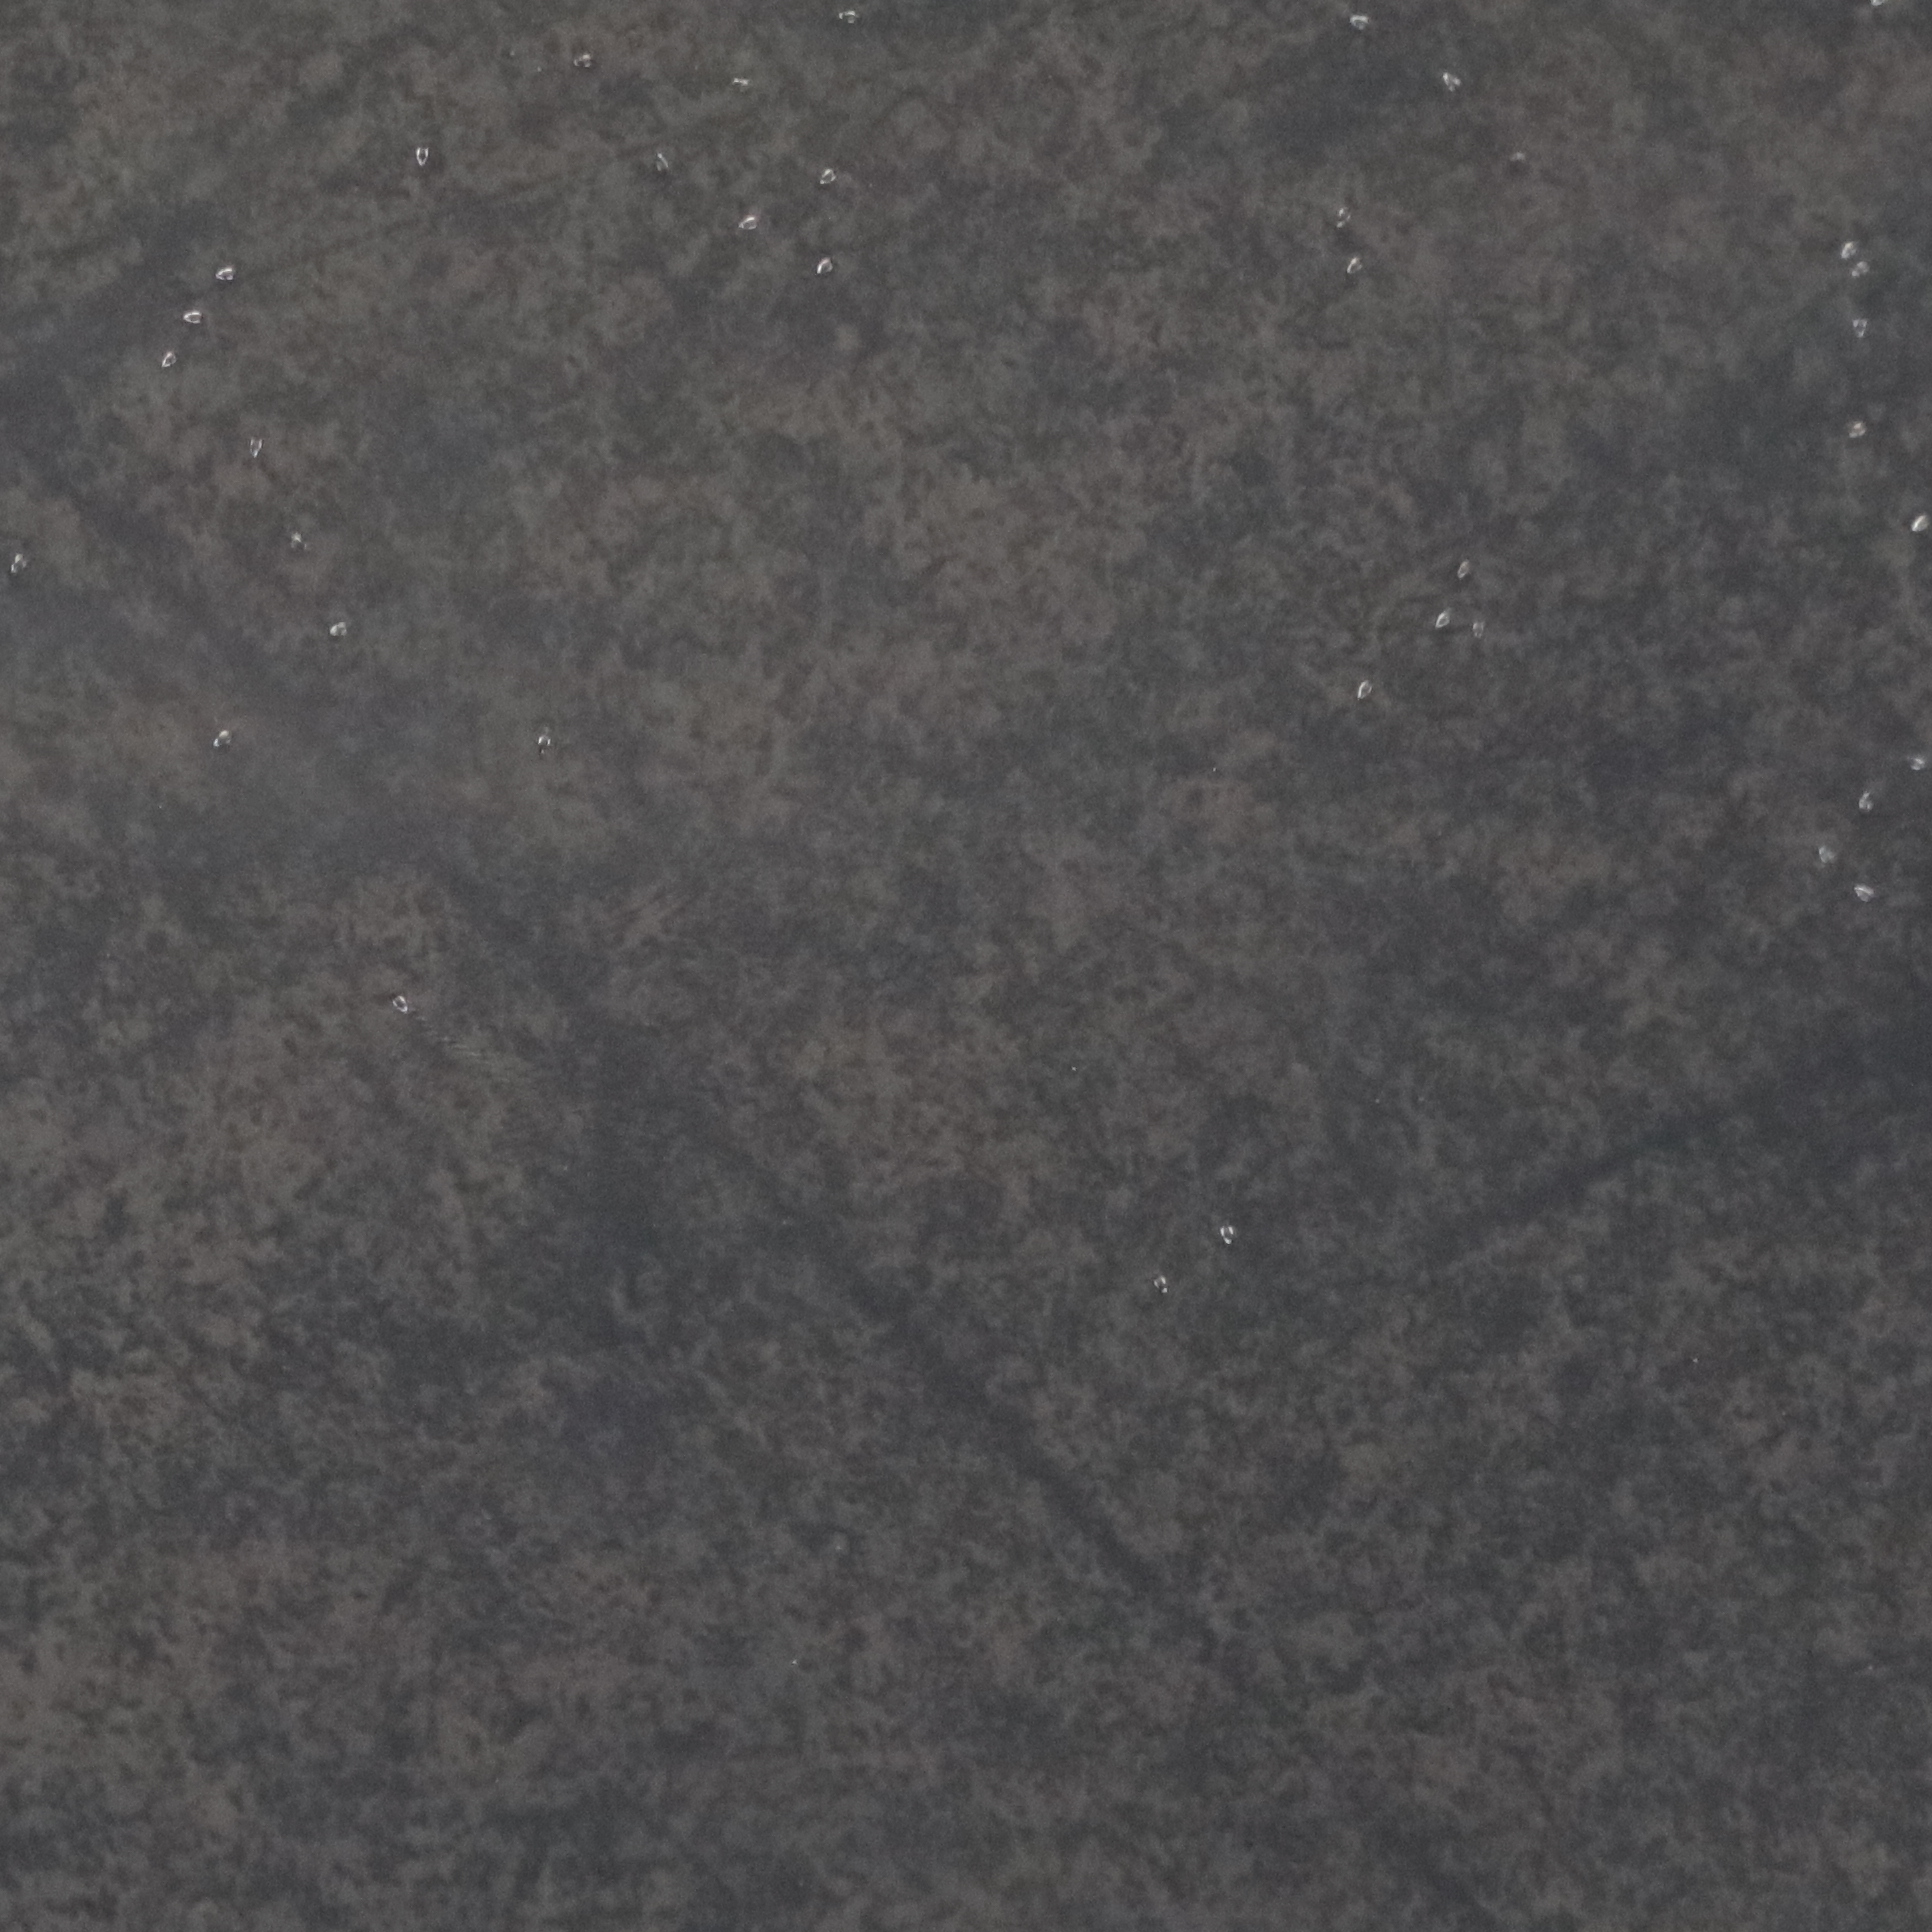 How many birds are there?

36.